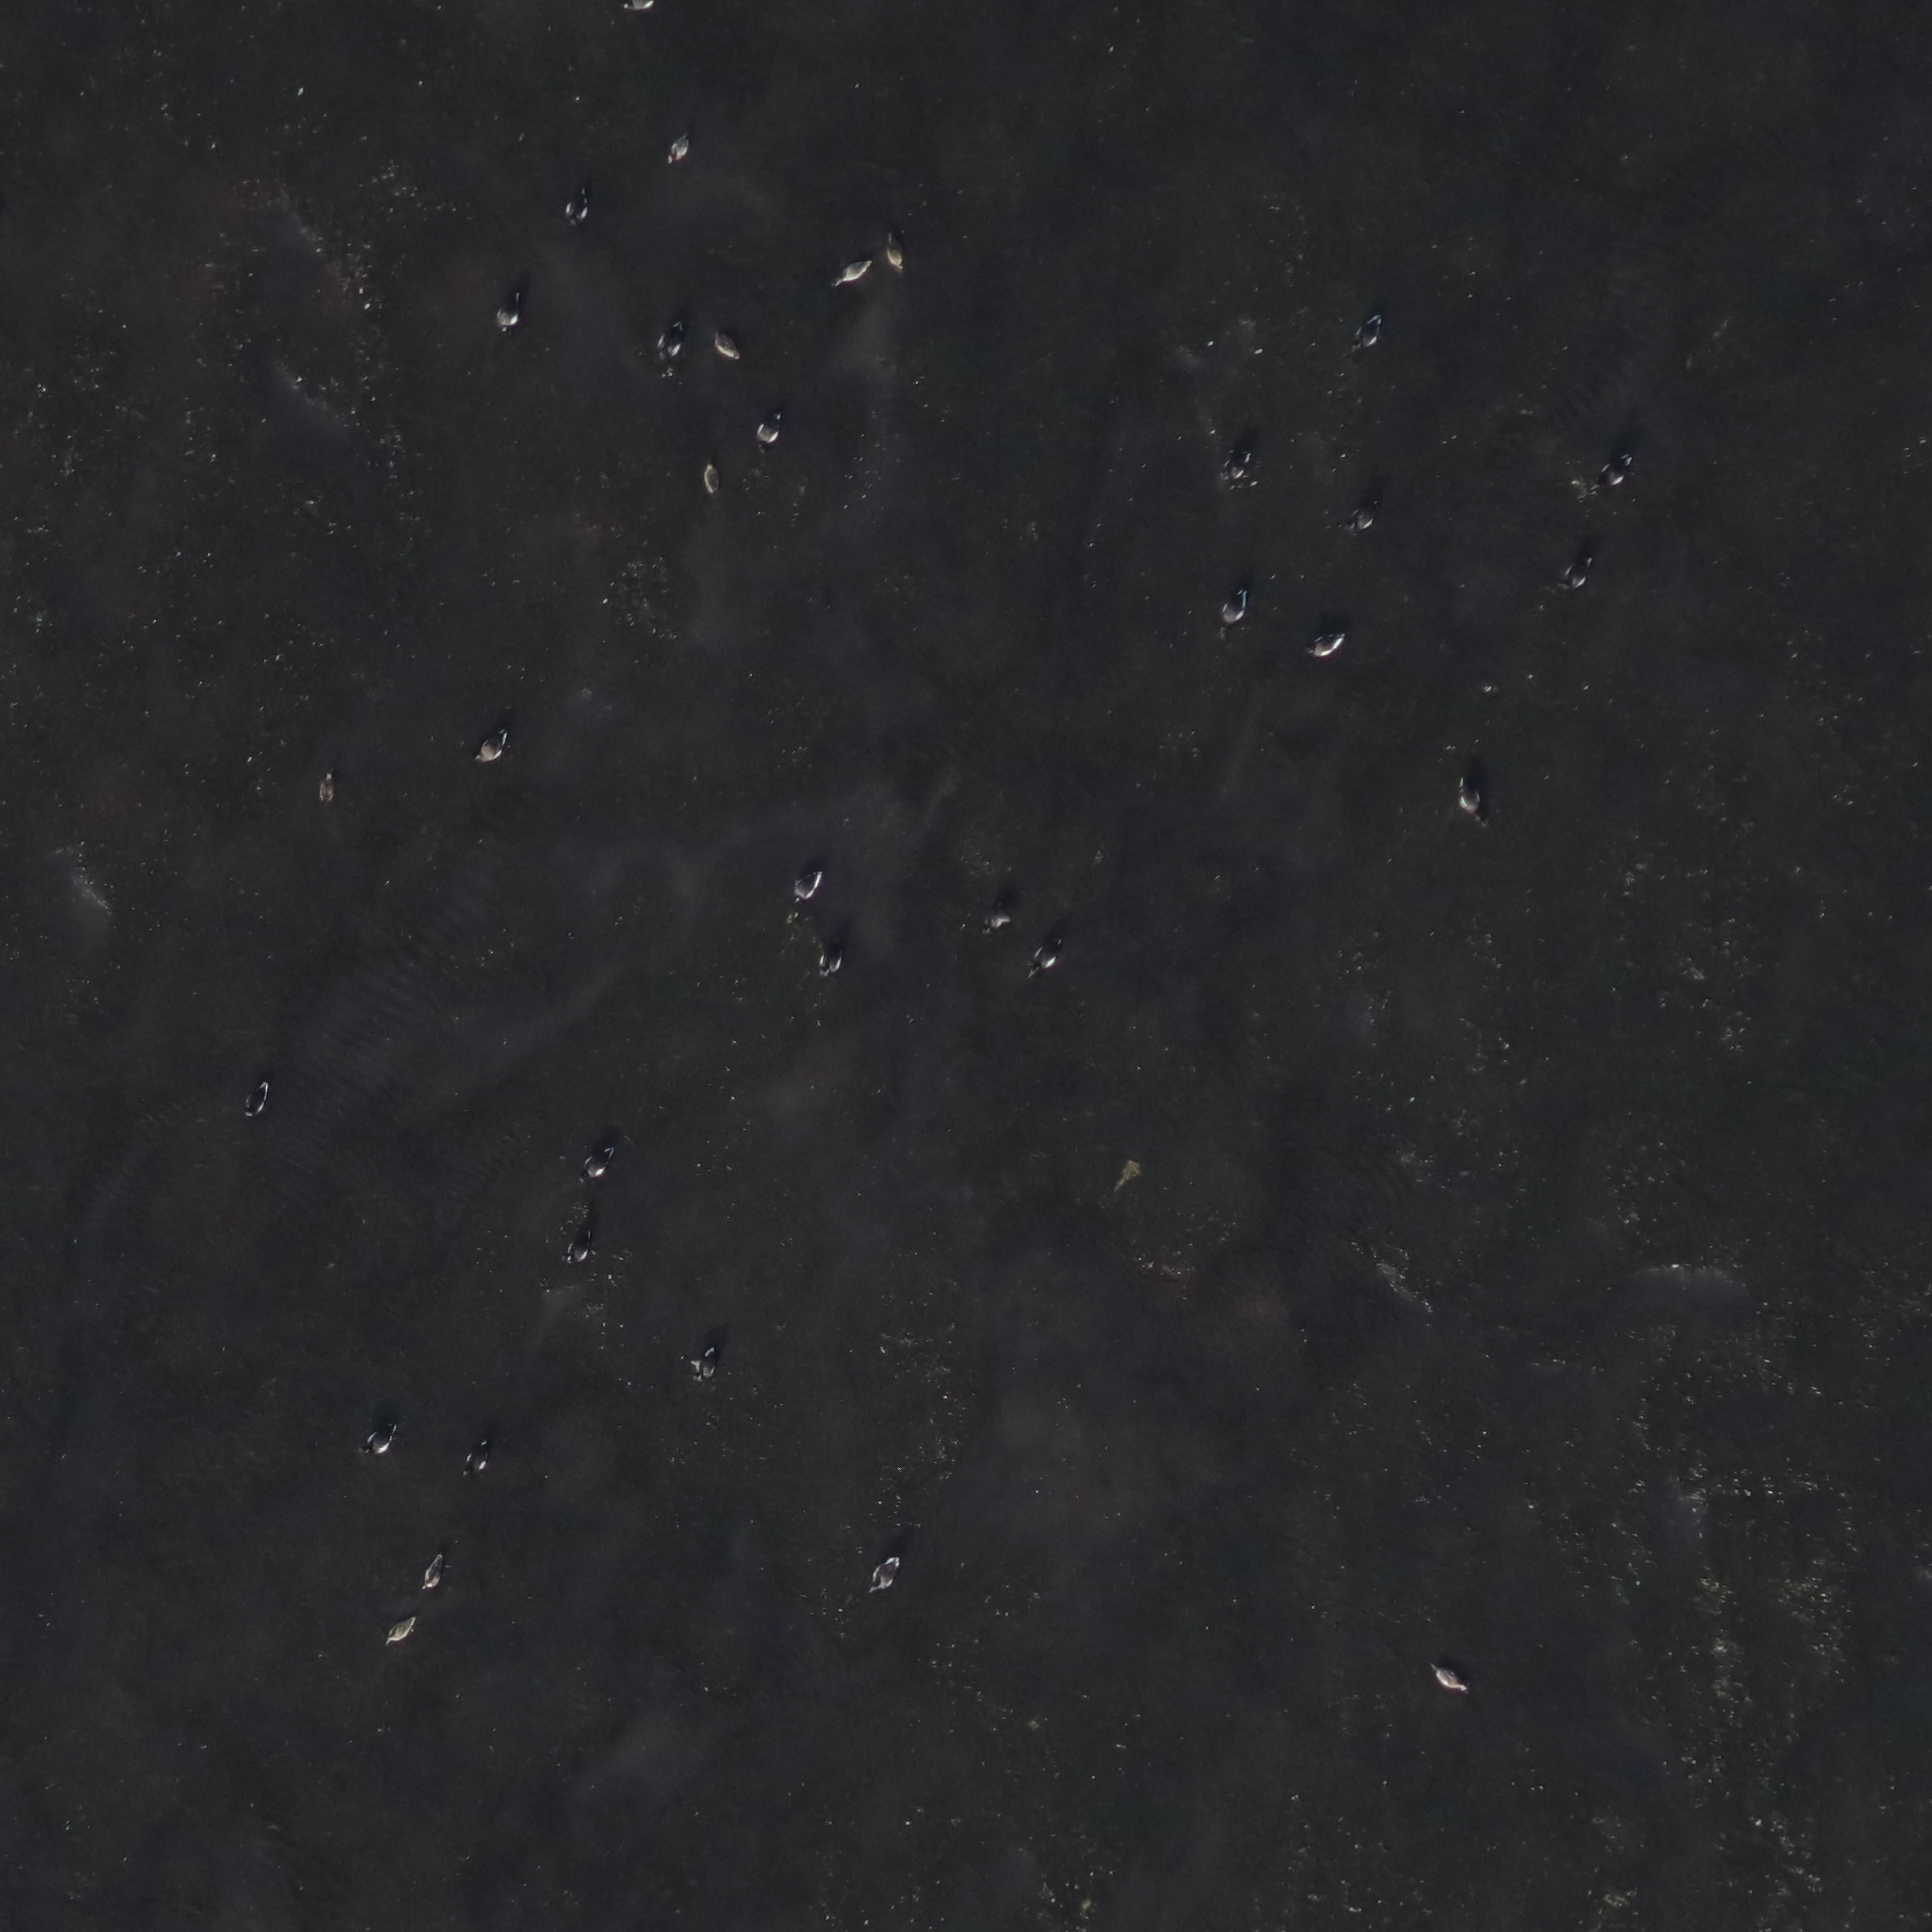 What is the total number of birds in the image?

33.